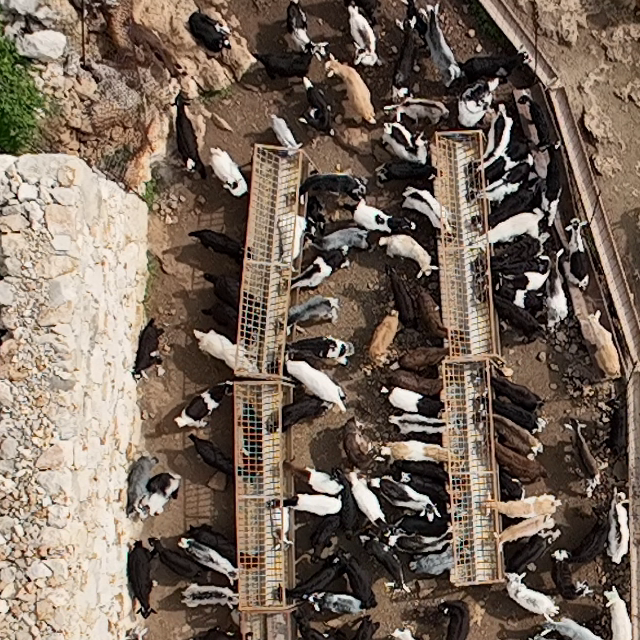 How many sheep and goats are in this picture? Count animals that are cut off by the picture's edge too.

106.